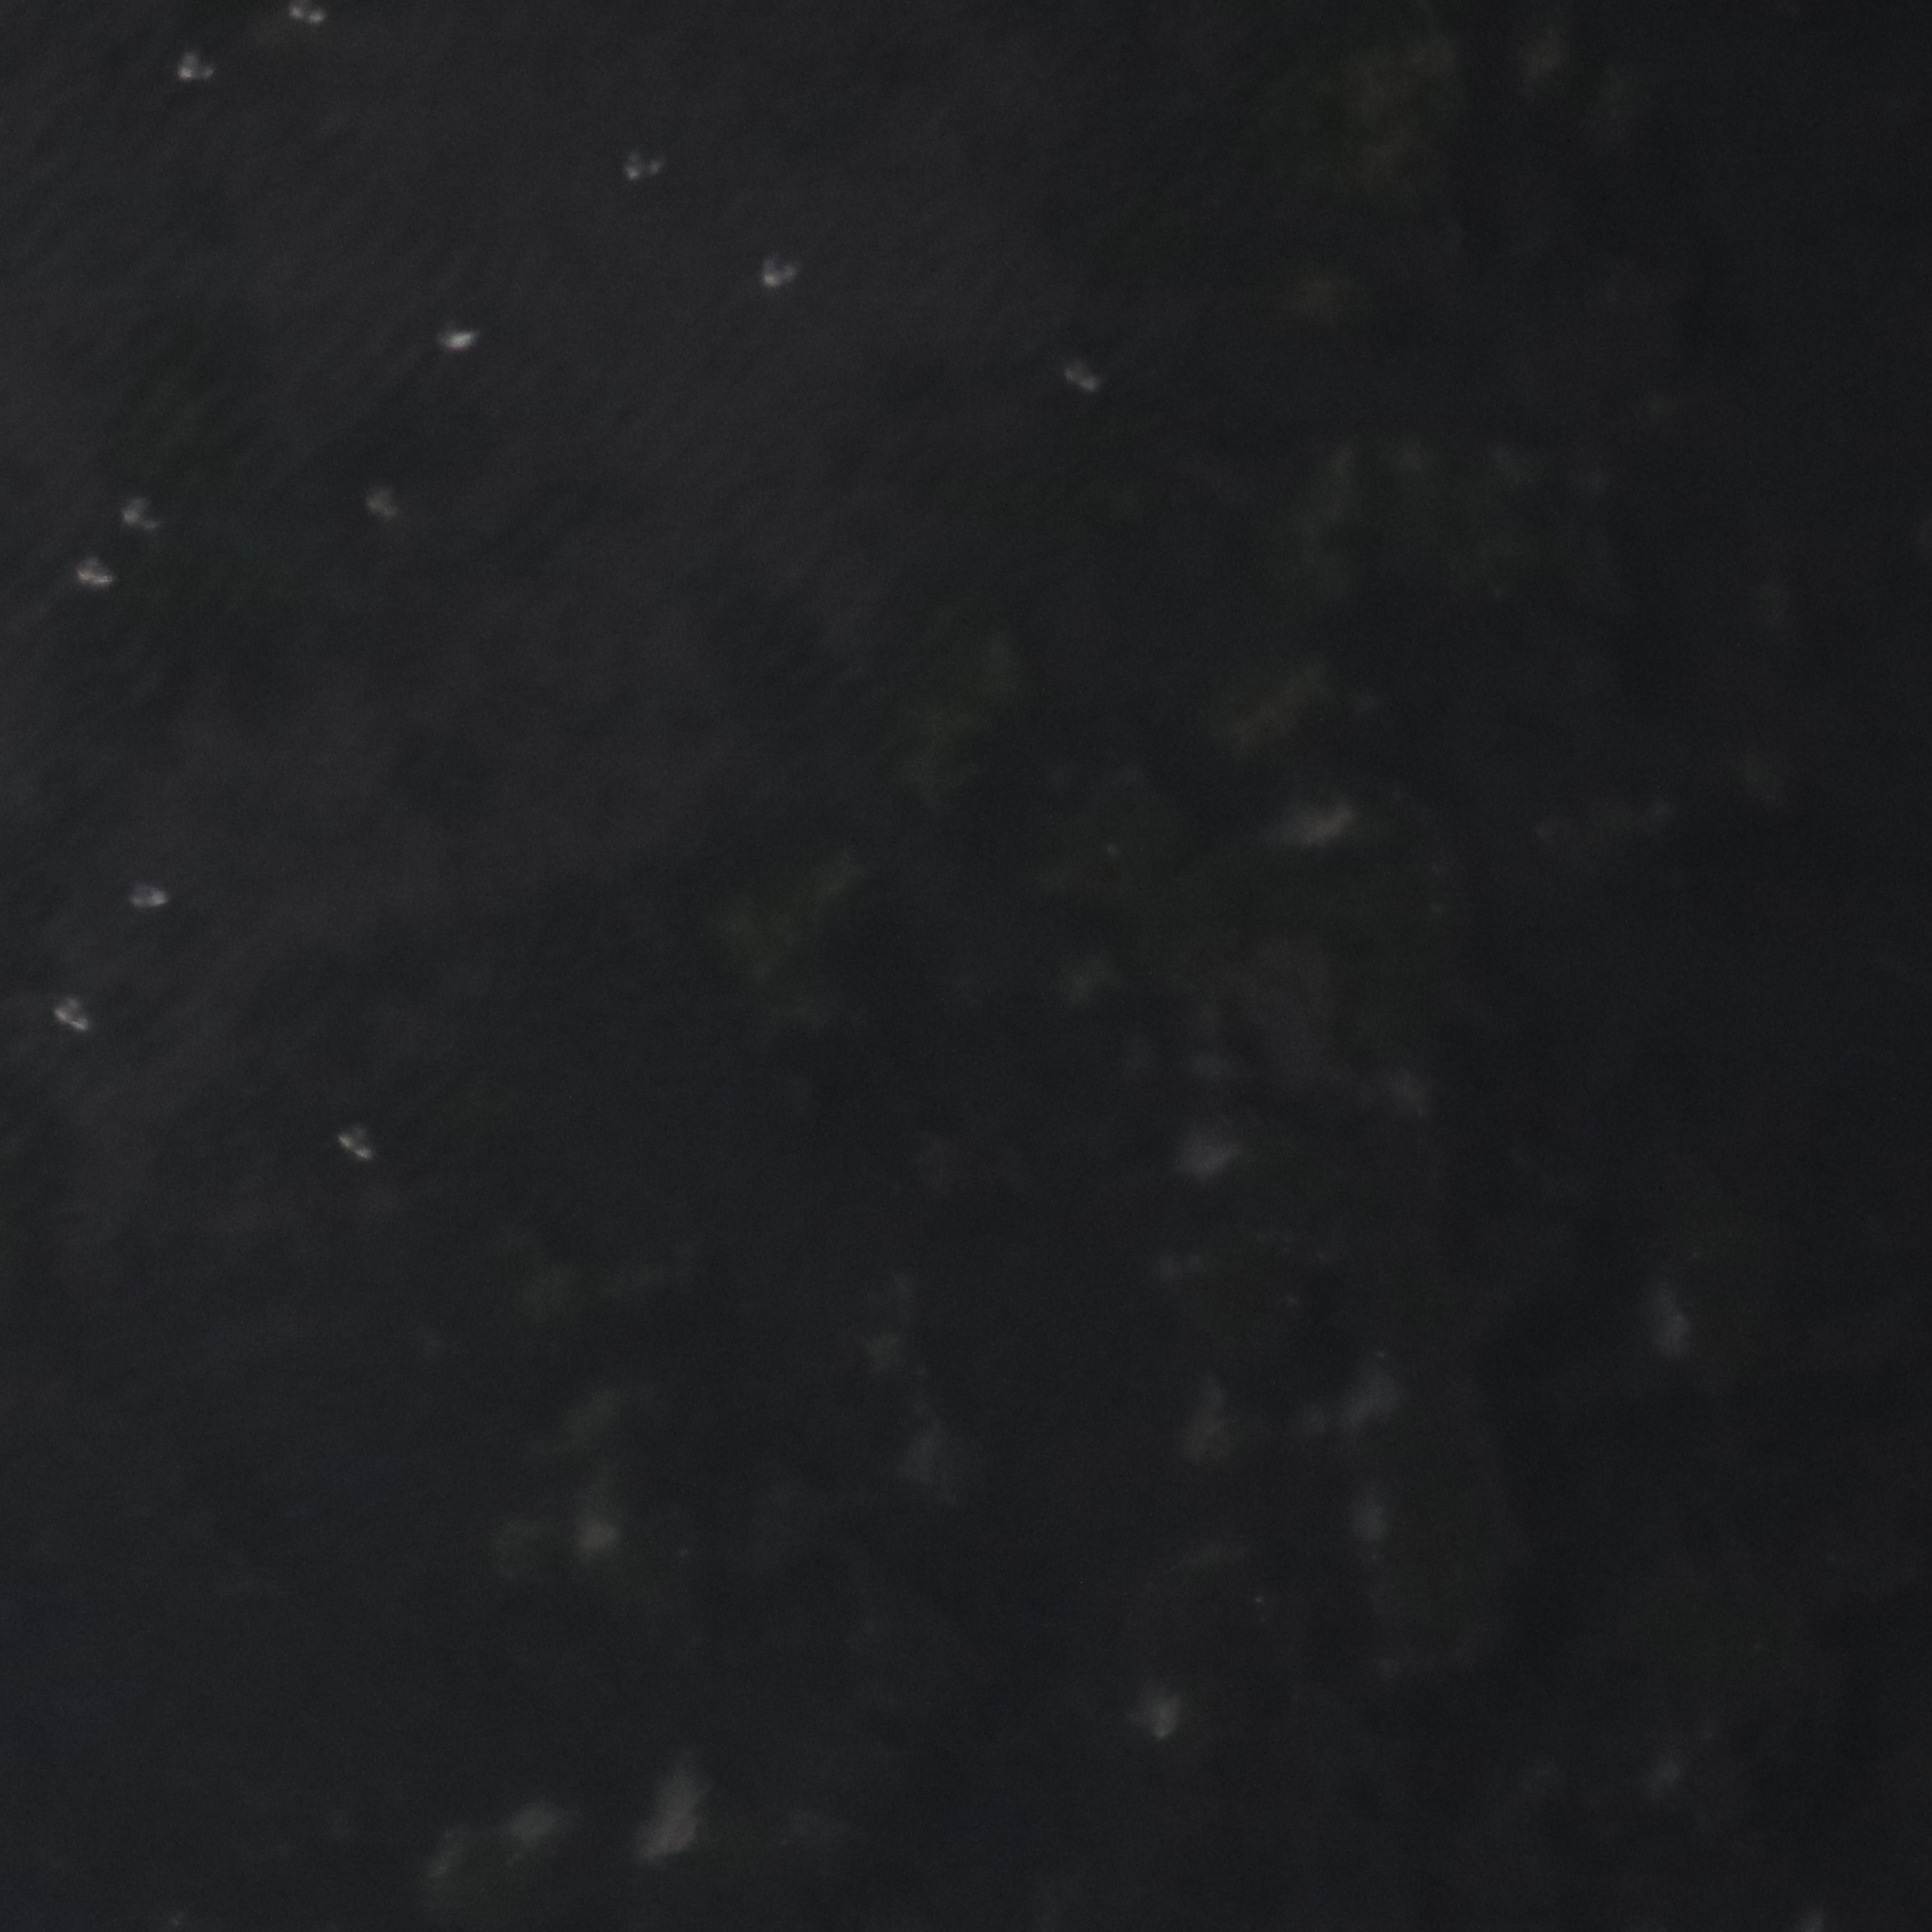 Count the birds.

11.